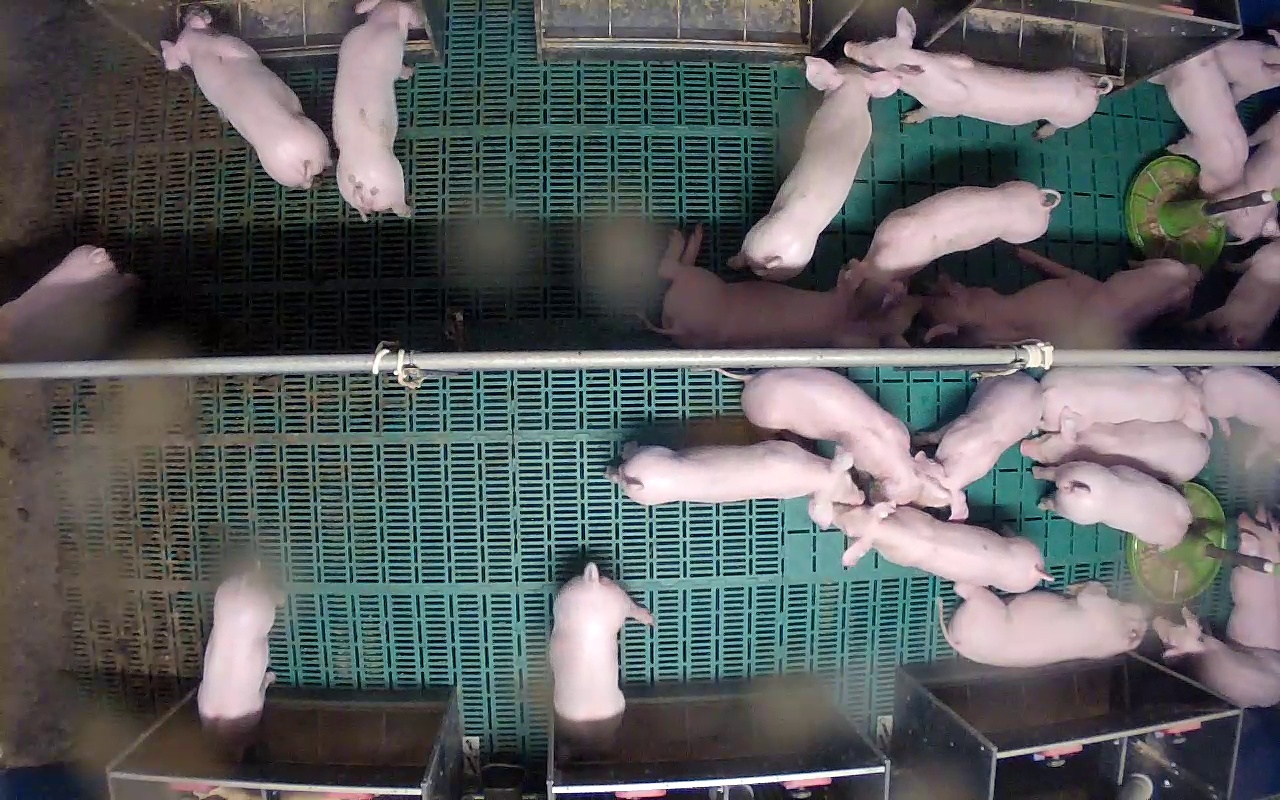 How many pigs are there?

26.